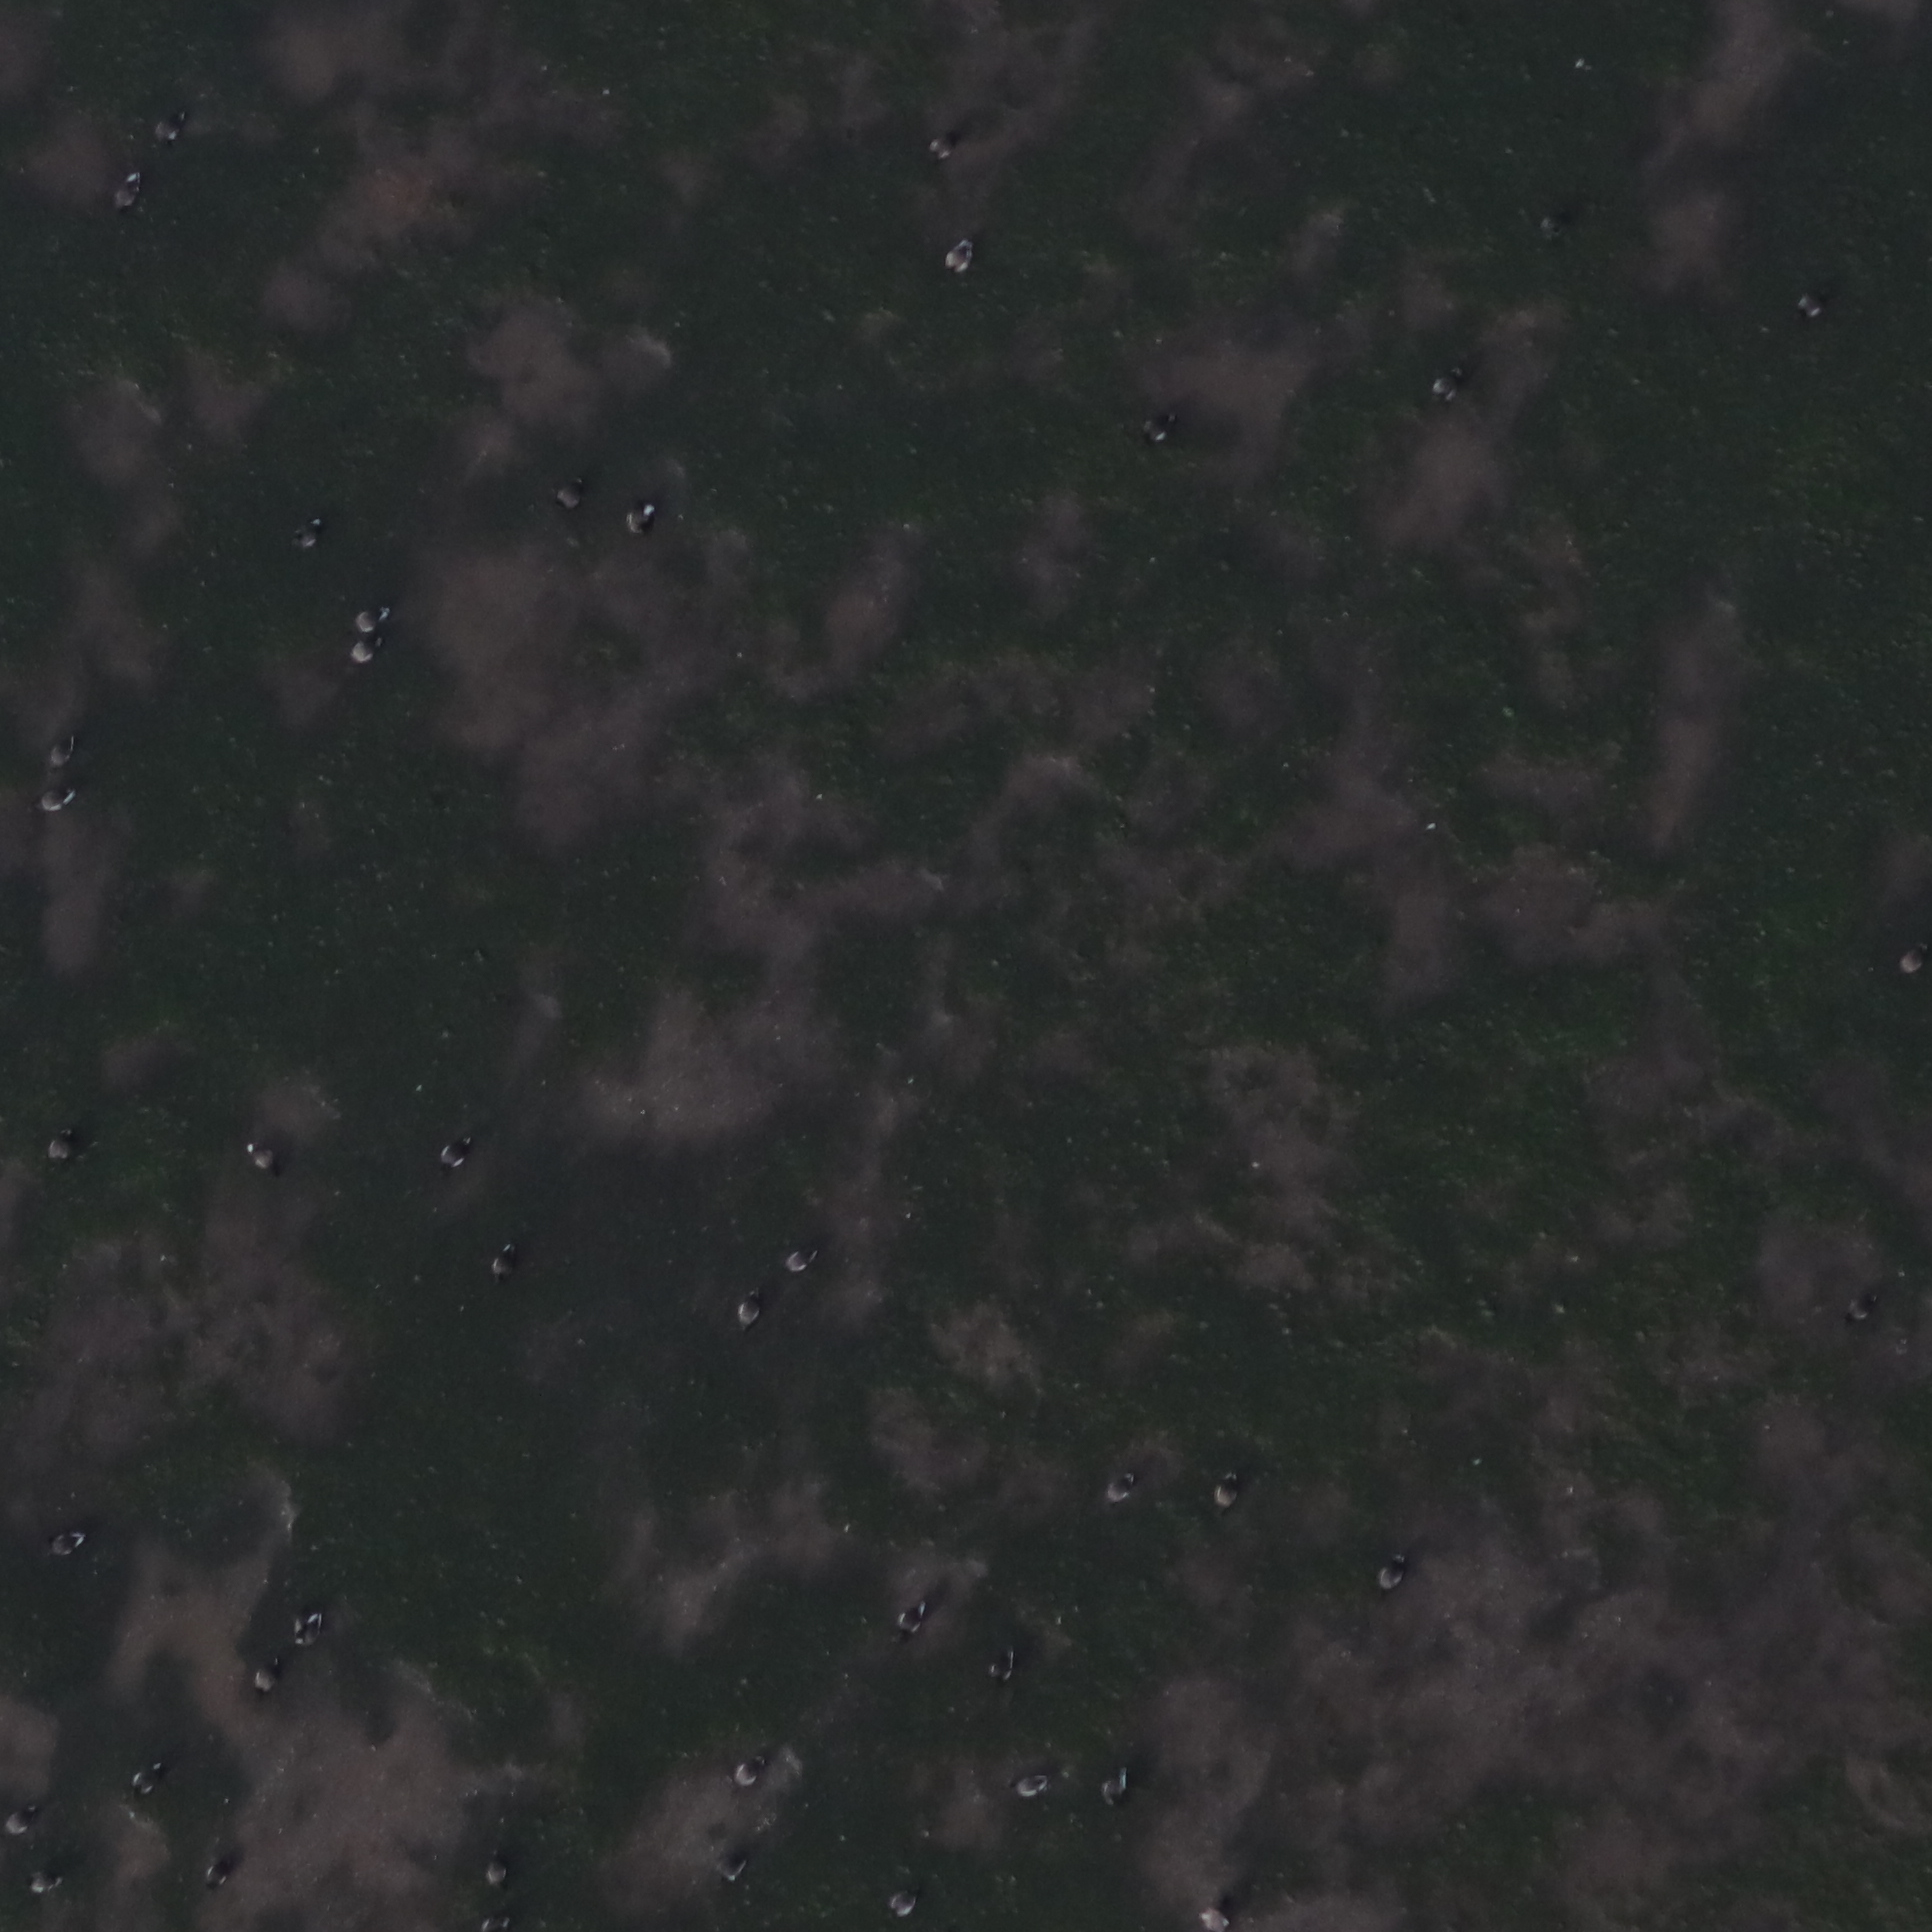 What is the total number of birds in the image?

41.